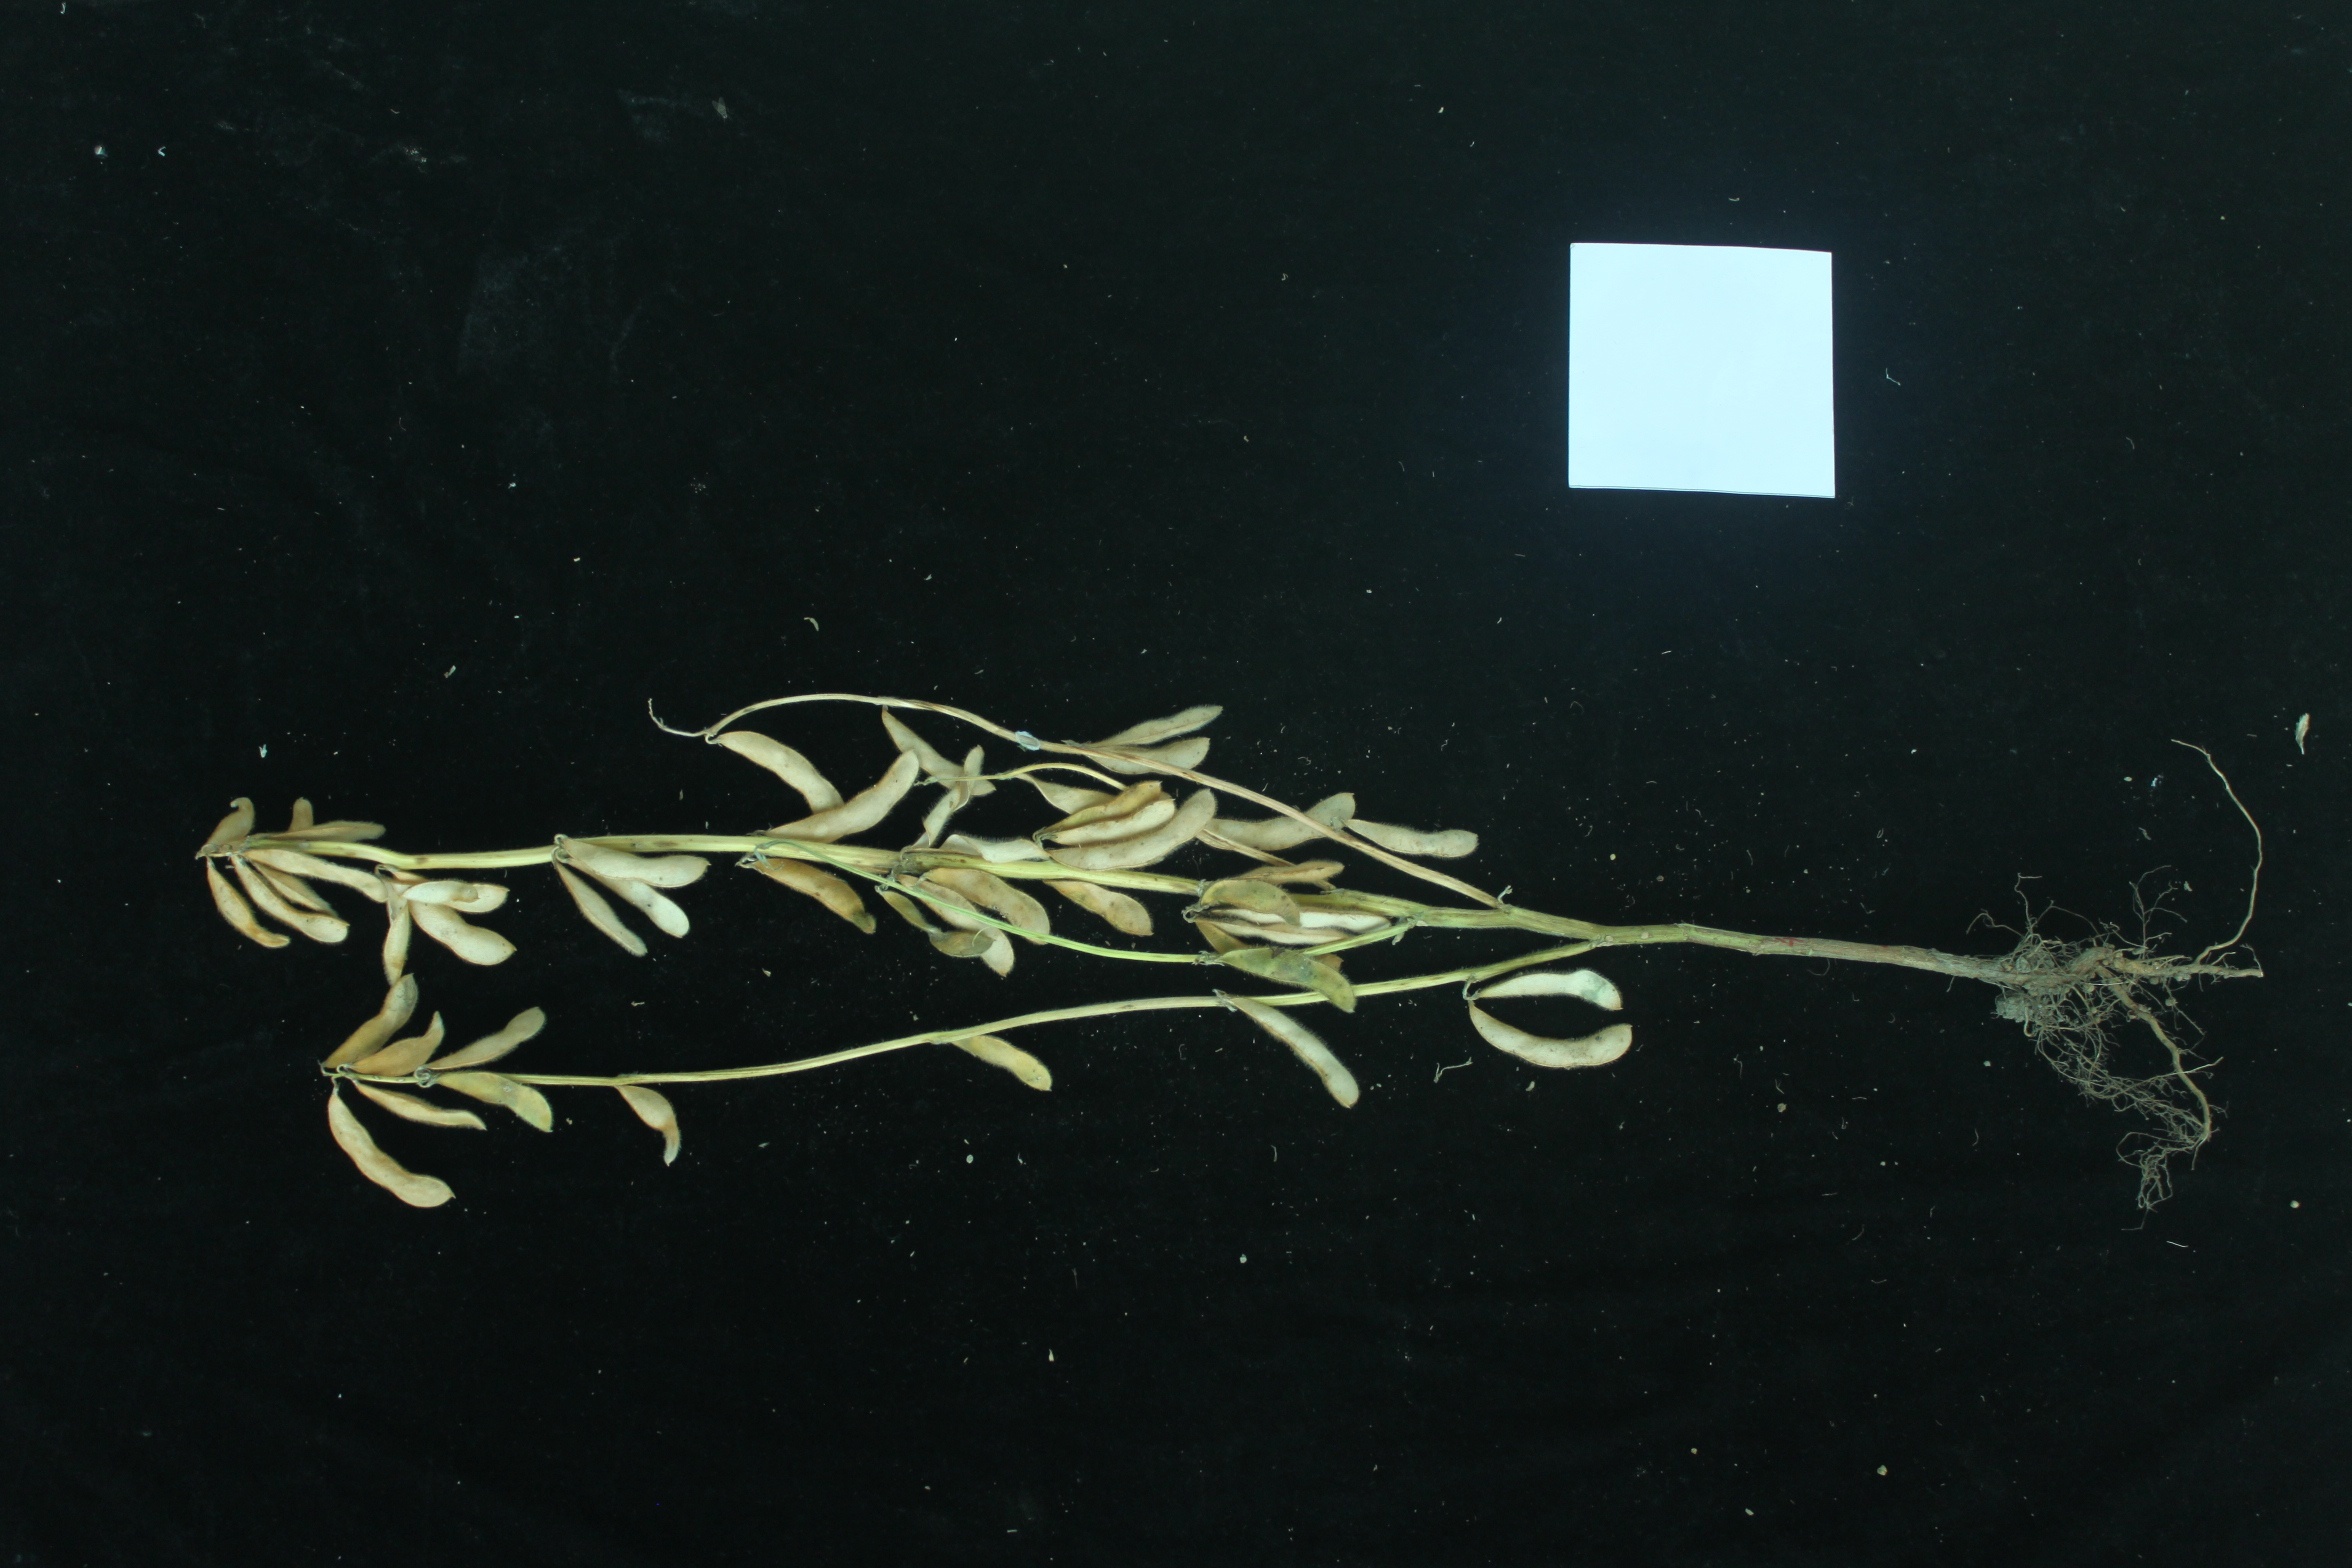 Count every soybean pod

46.